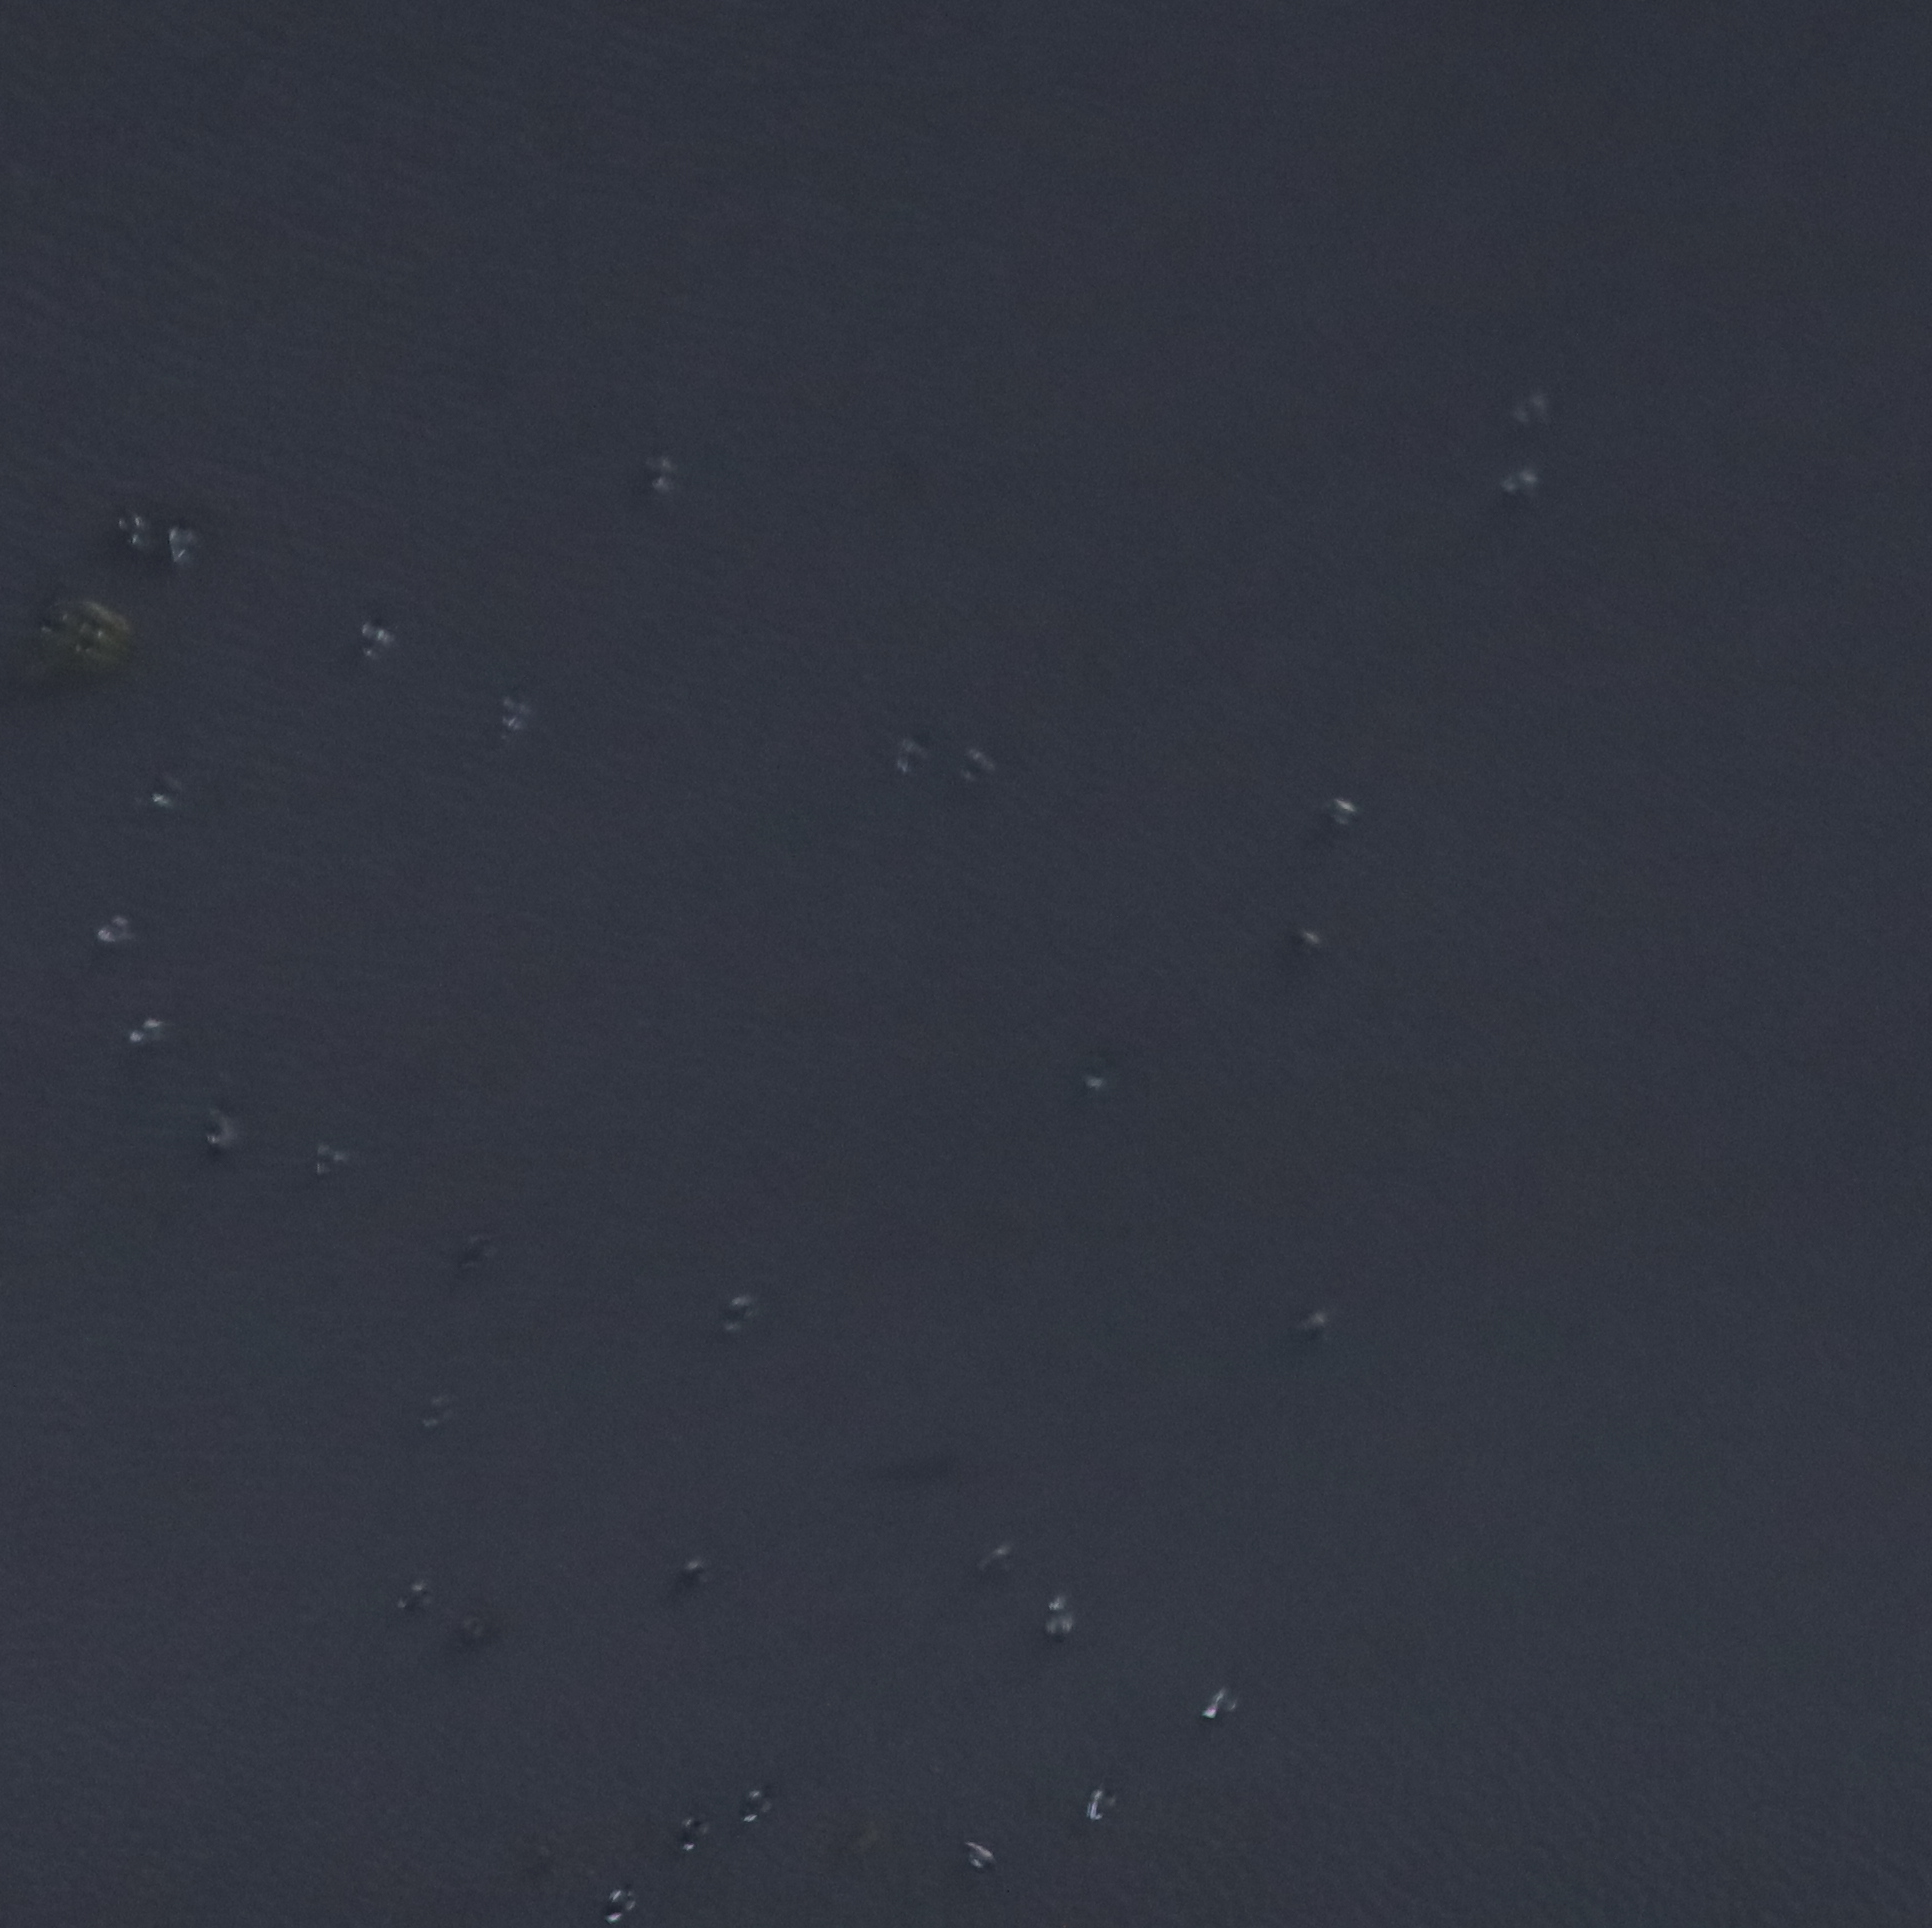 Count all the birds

34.